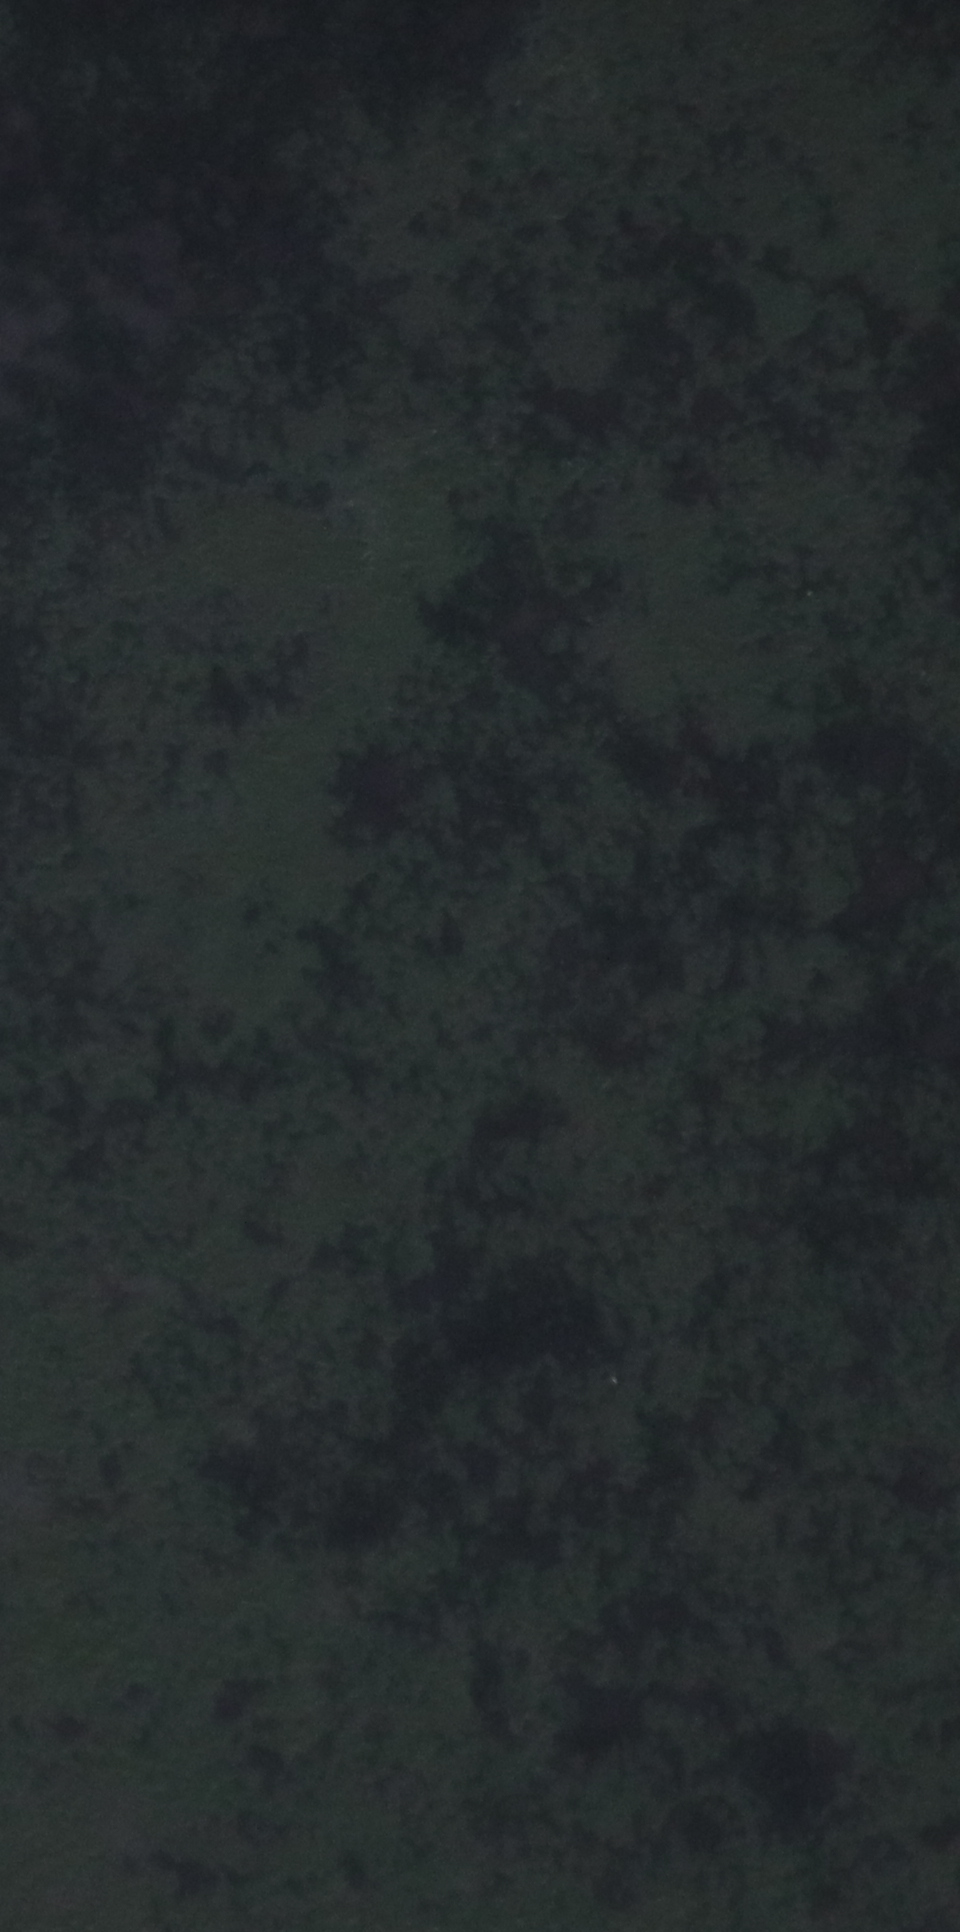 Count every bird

0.